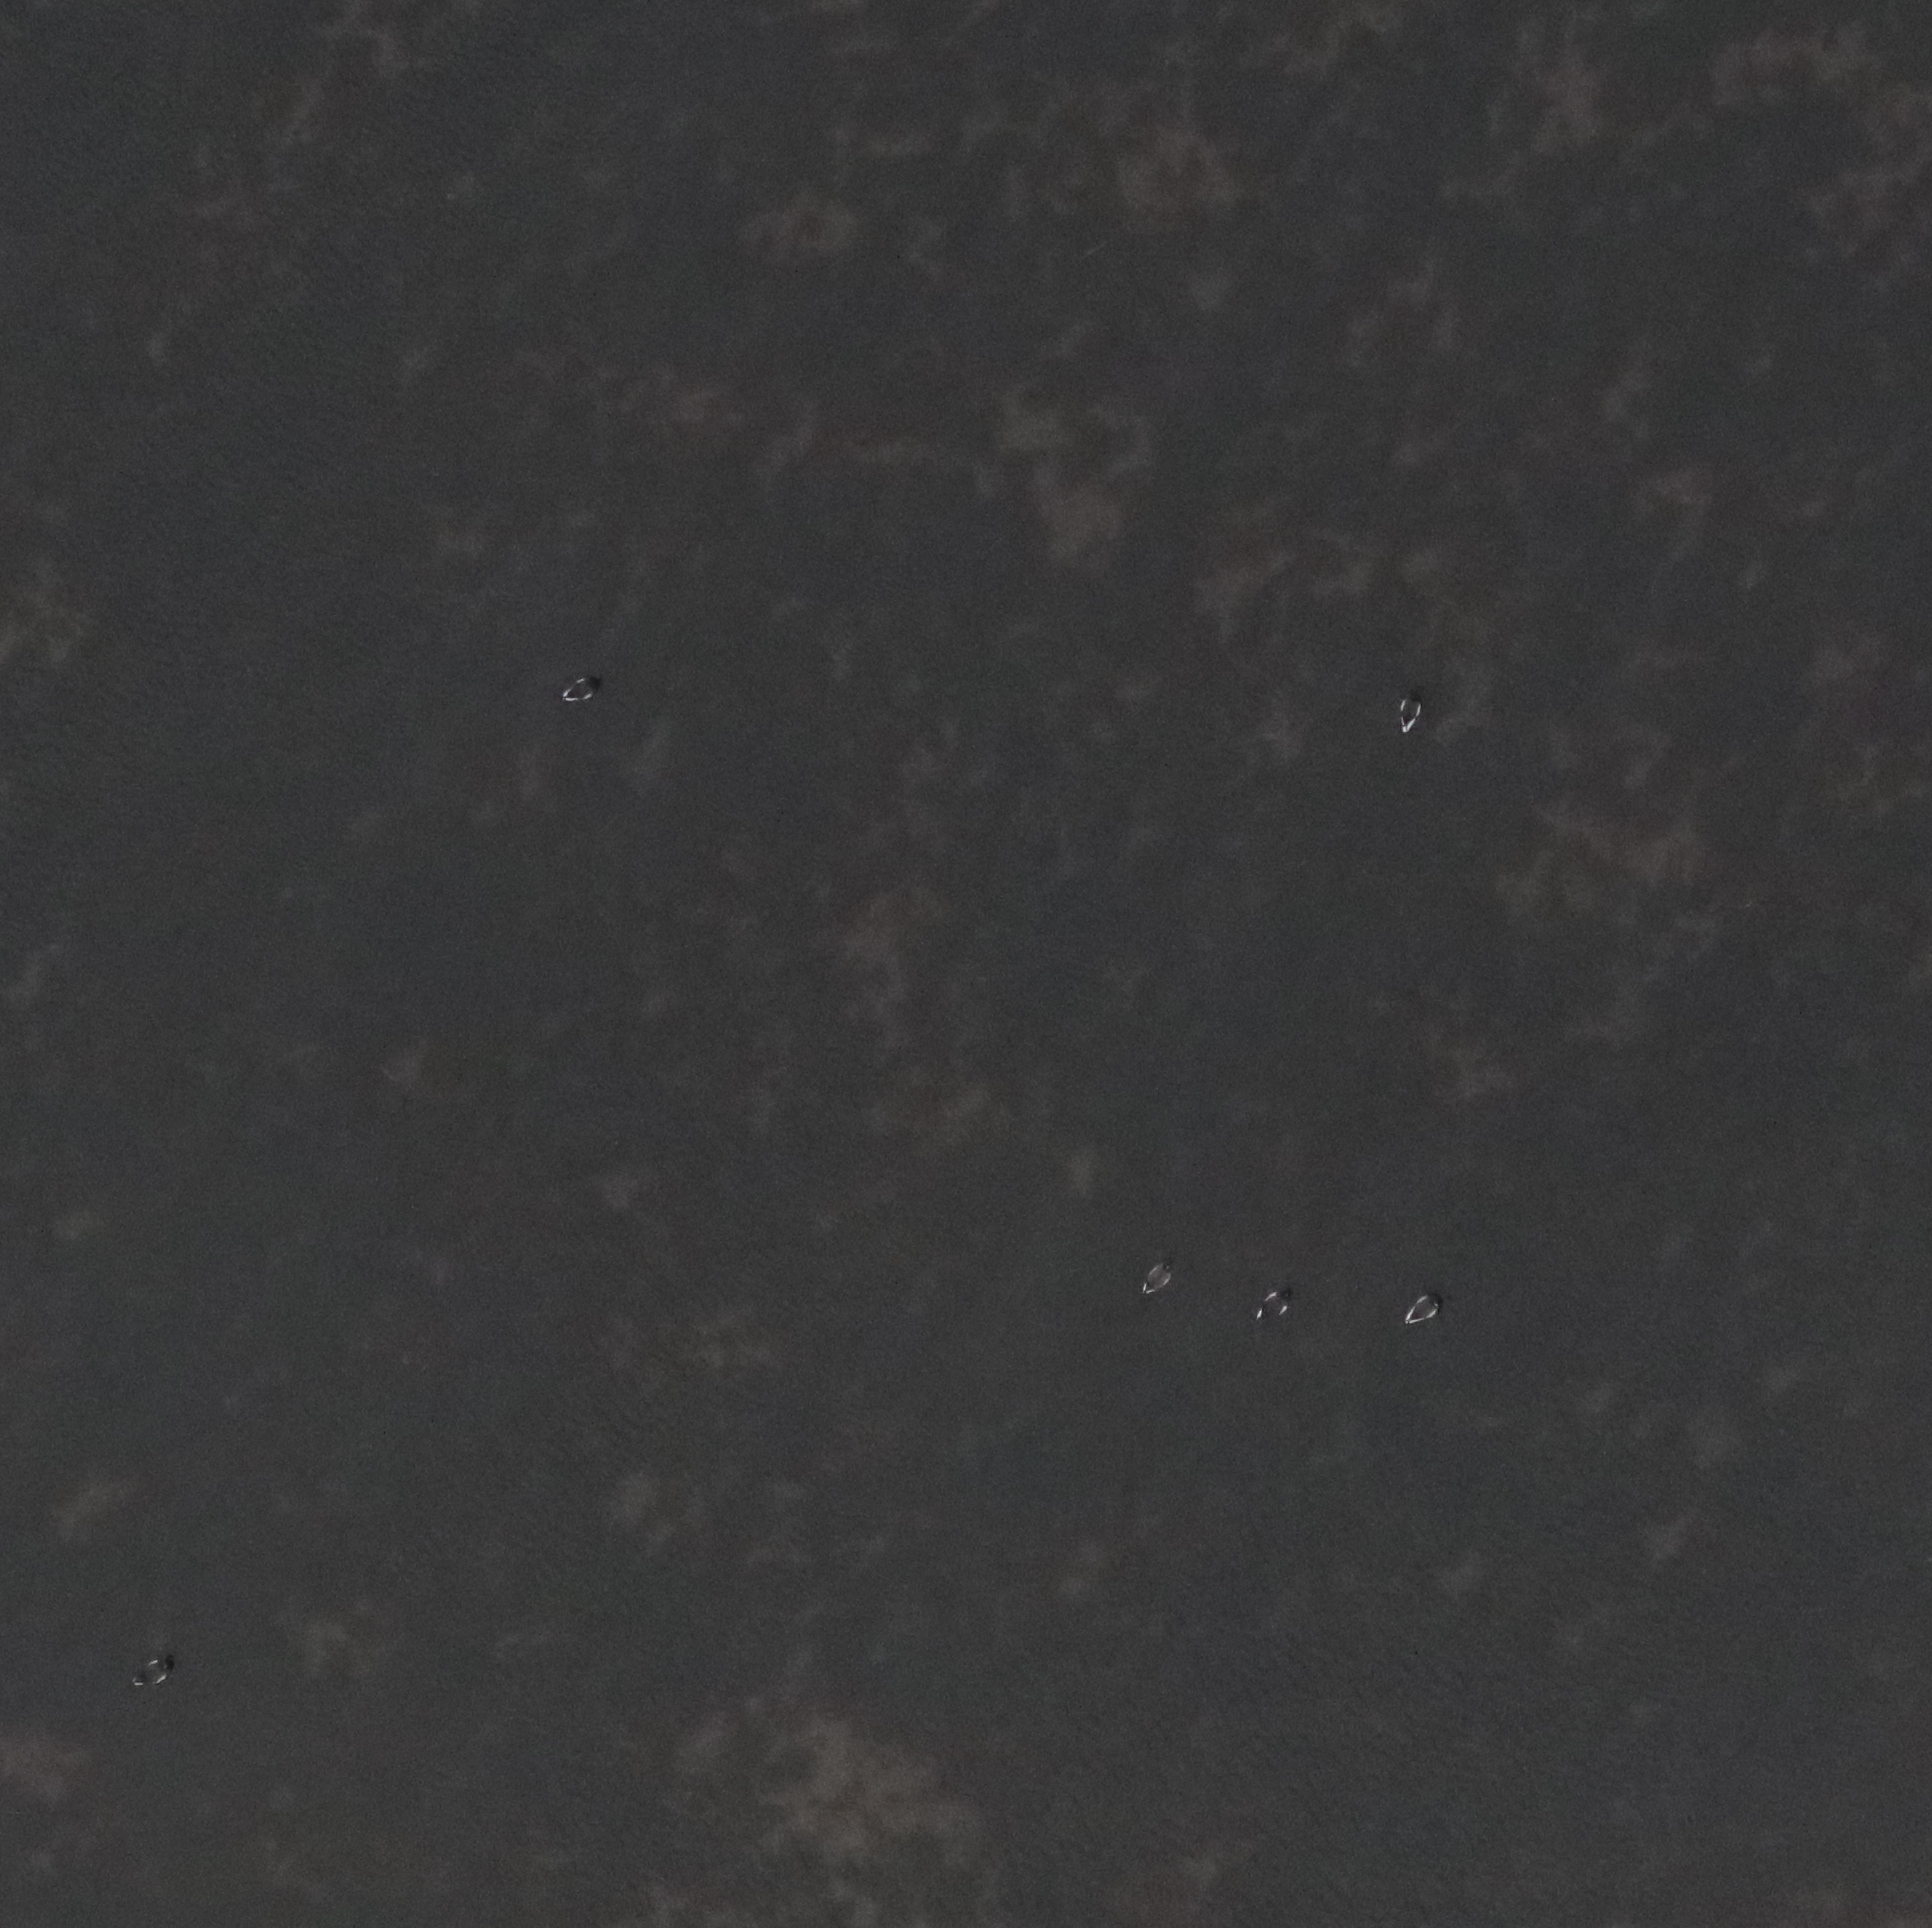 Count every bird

6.